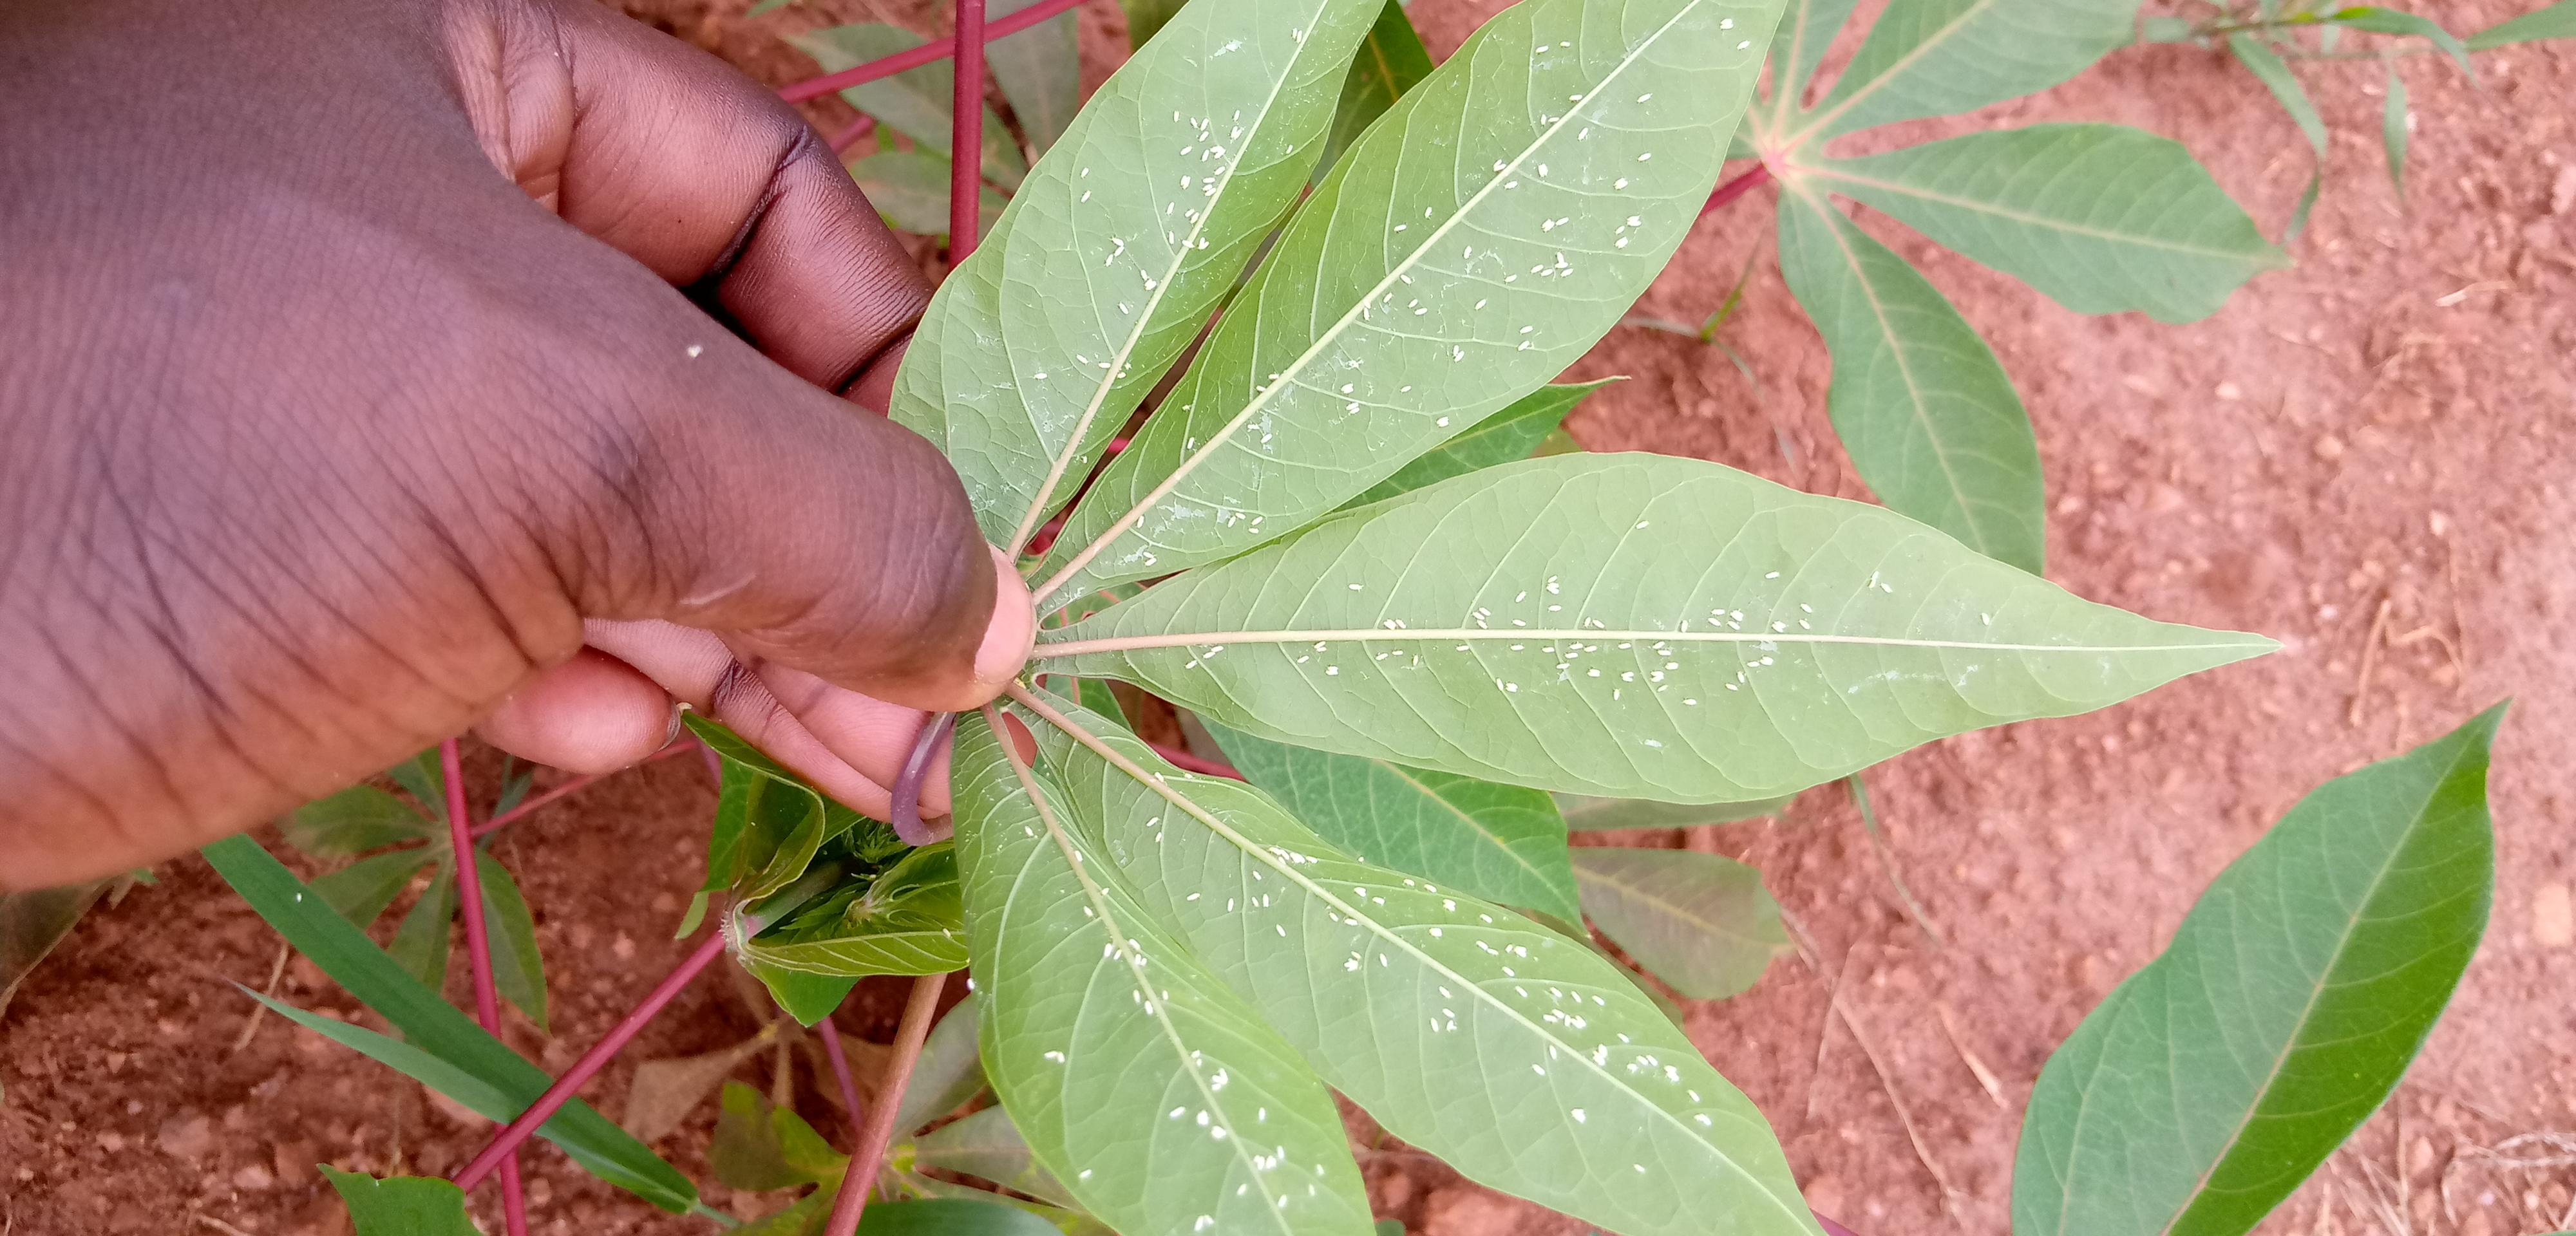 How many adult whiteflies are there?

284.